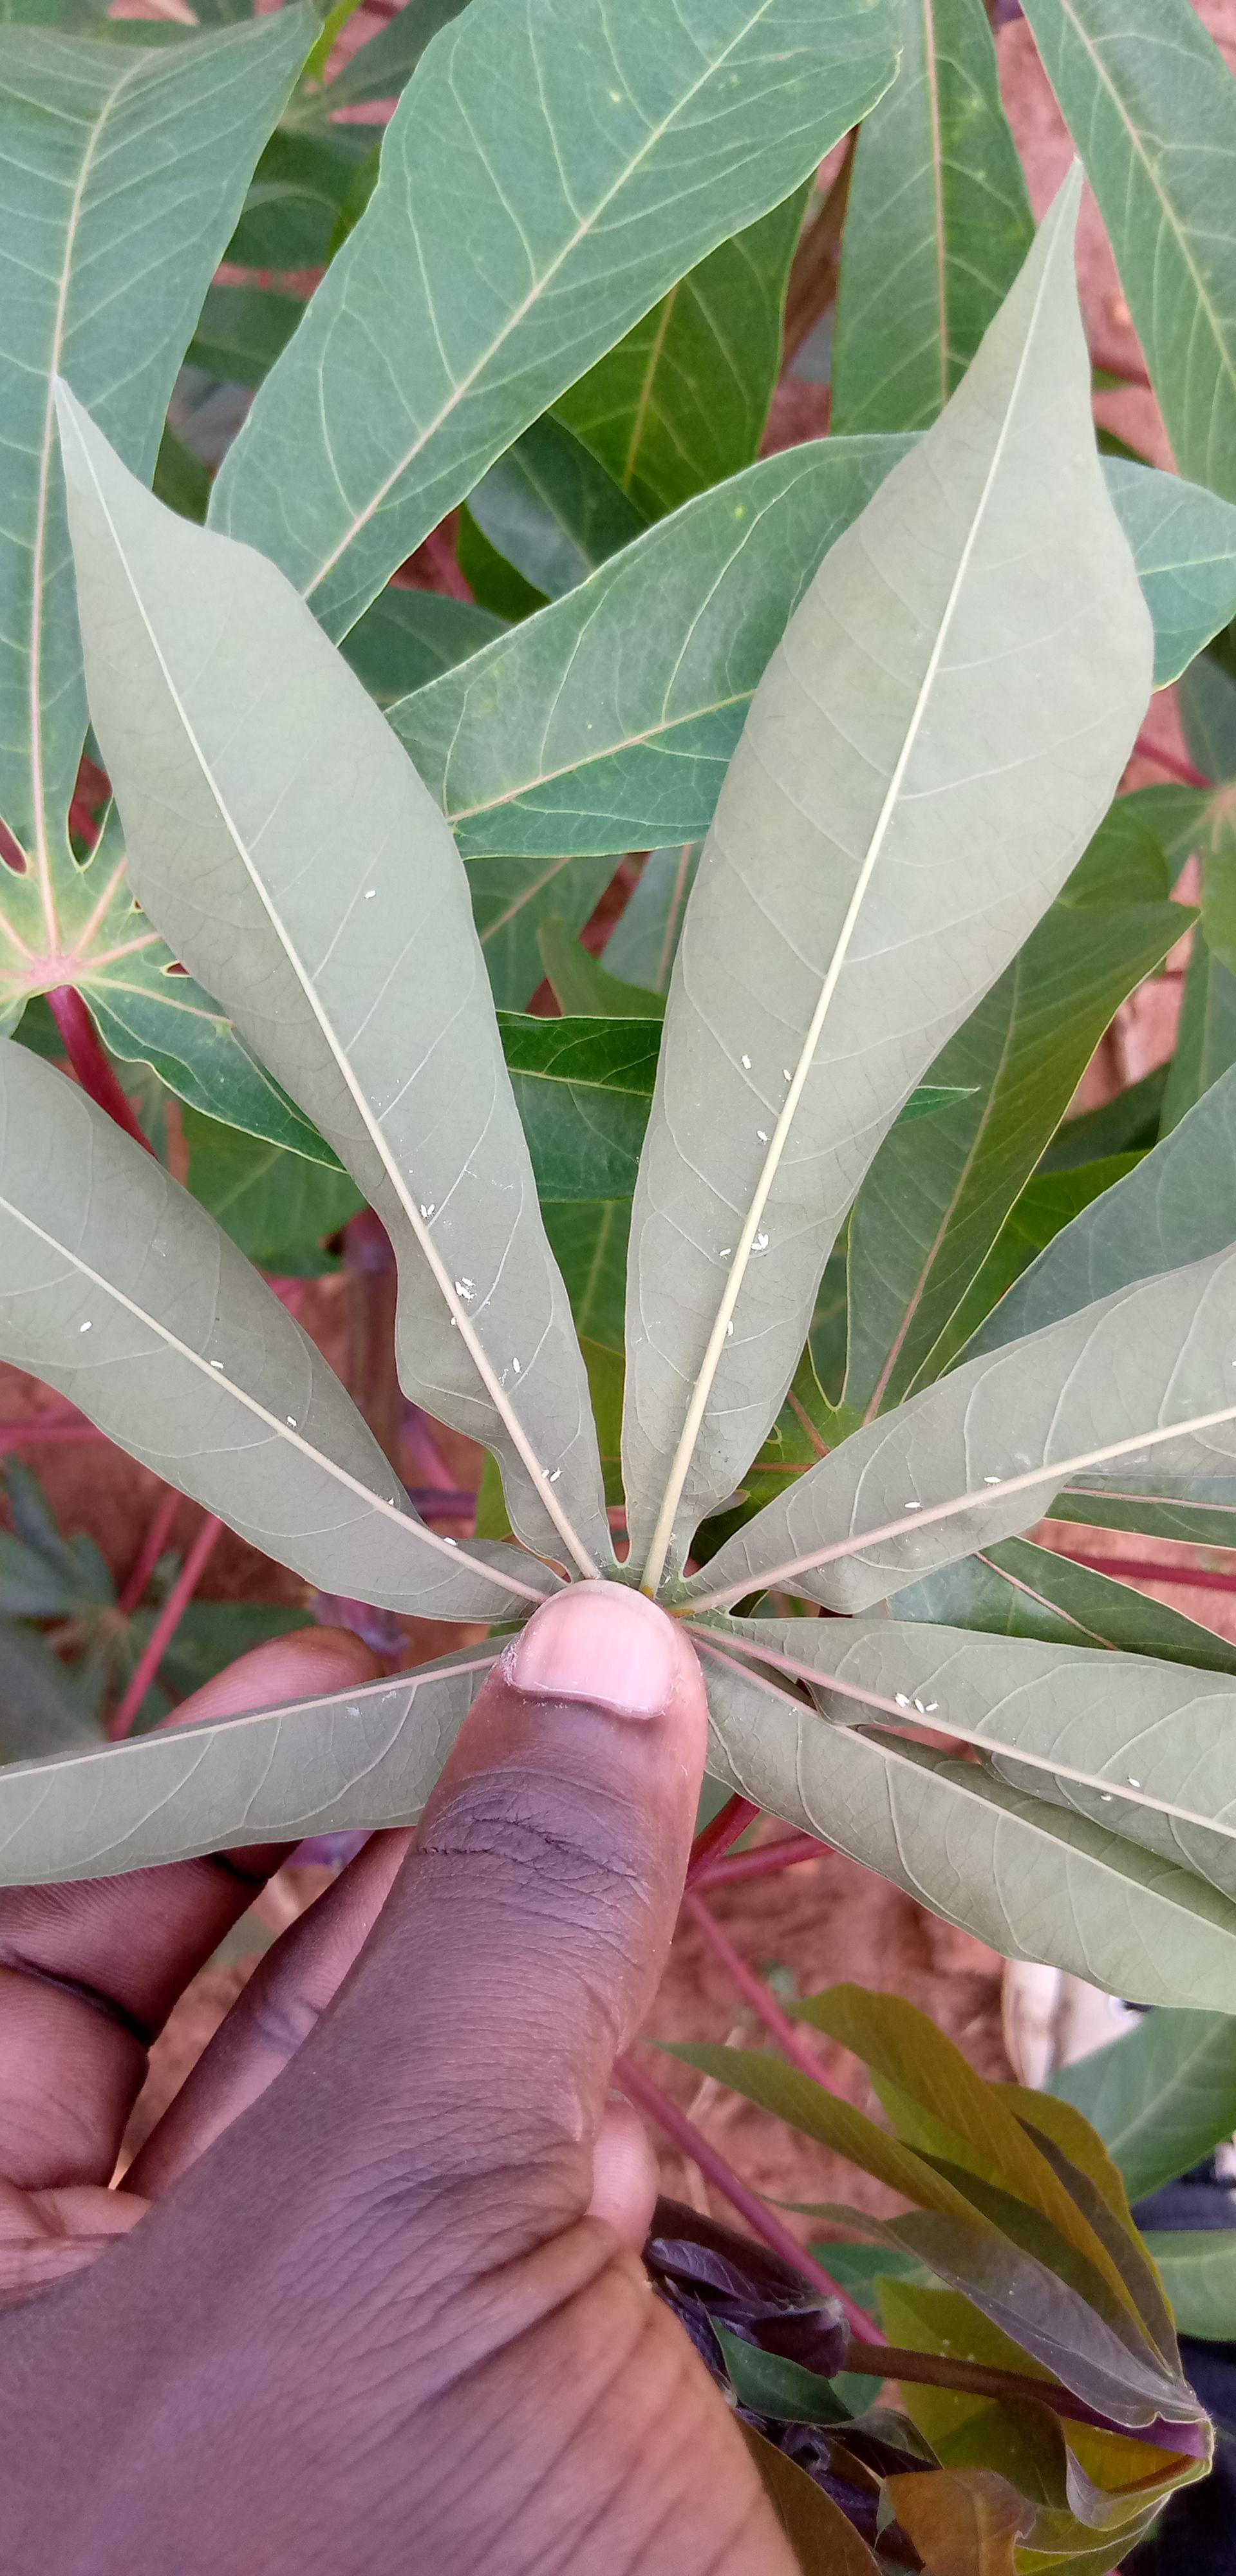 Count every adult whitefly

30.